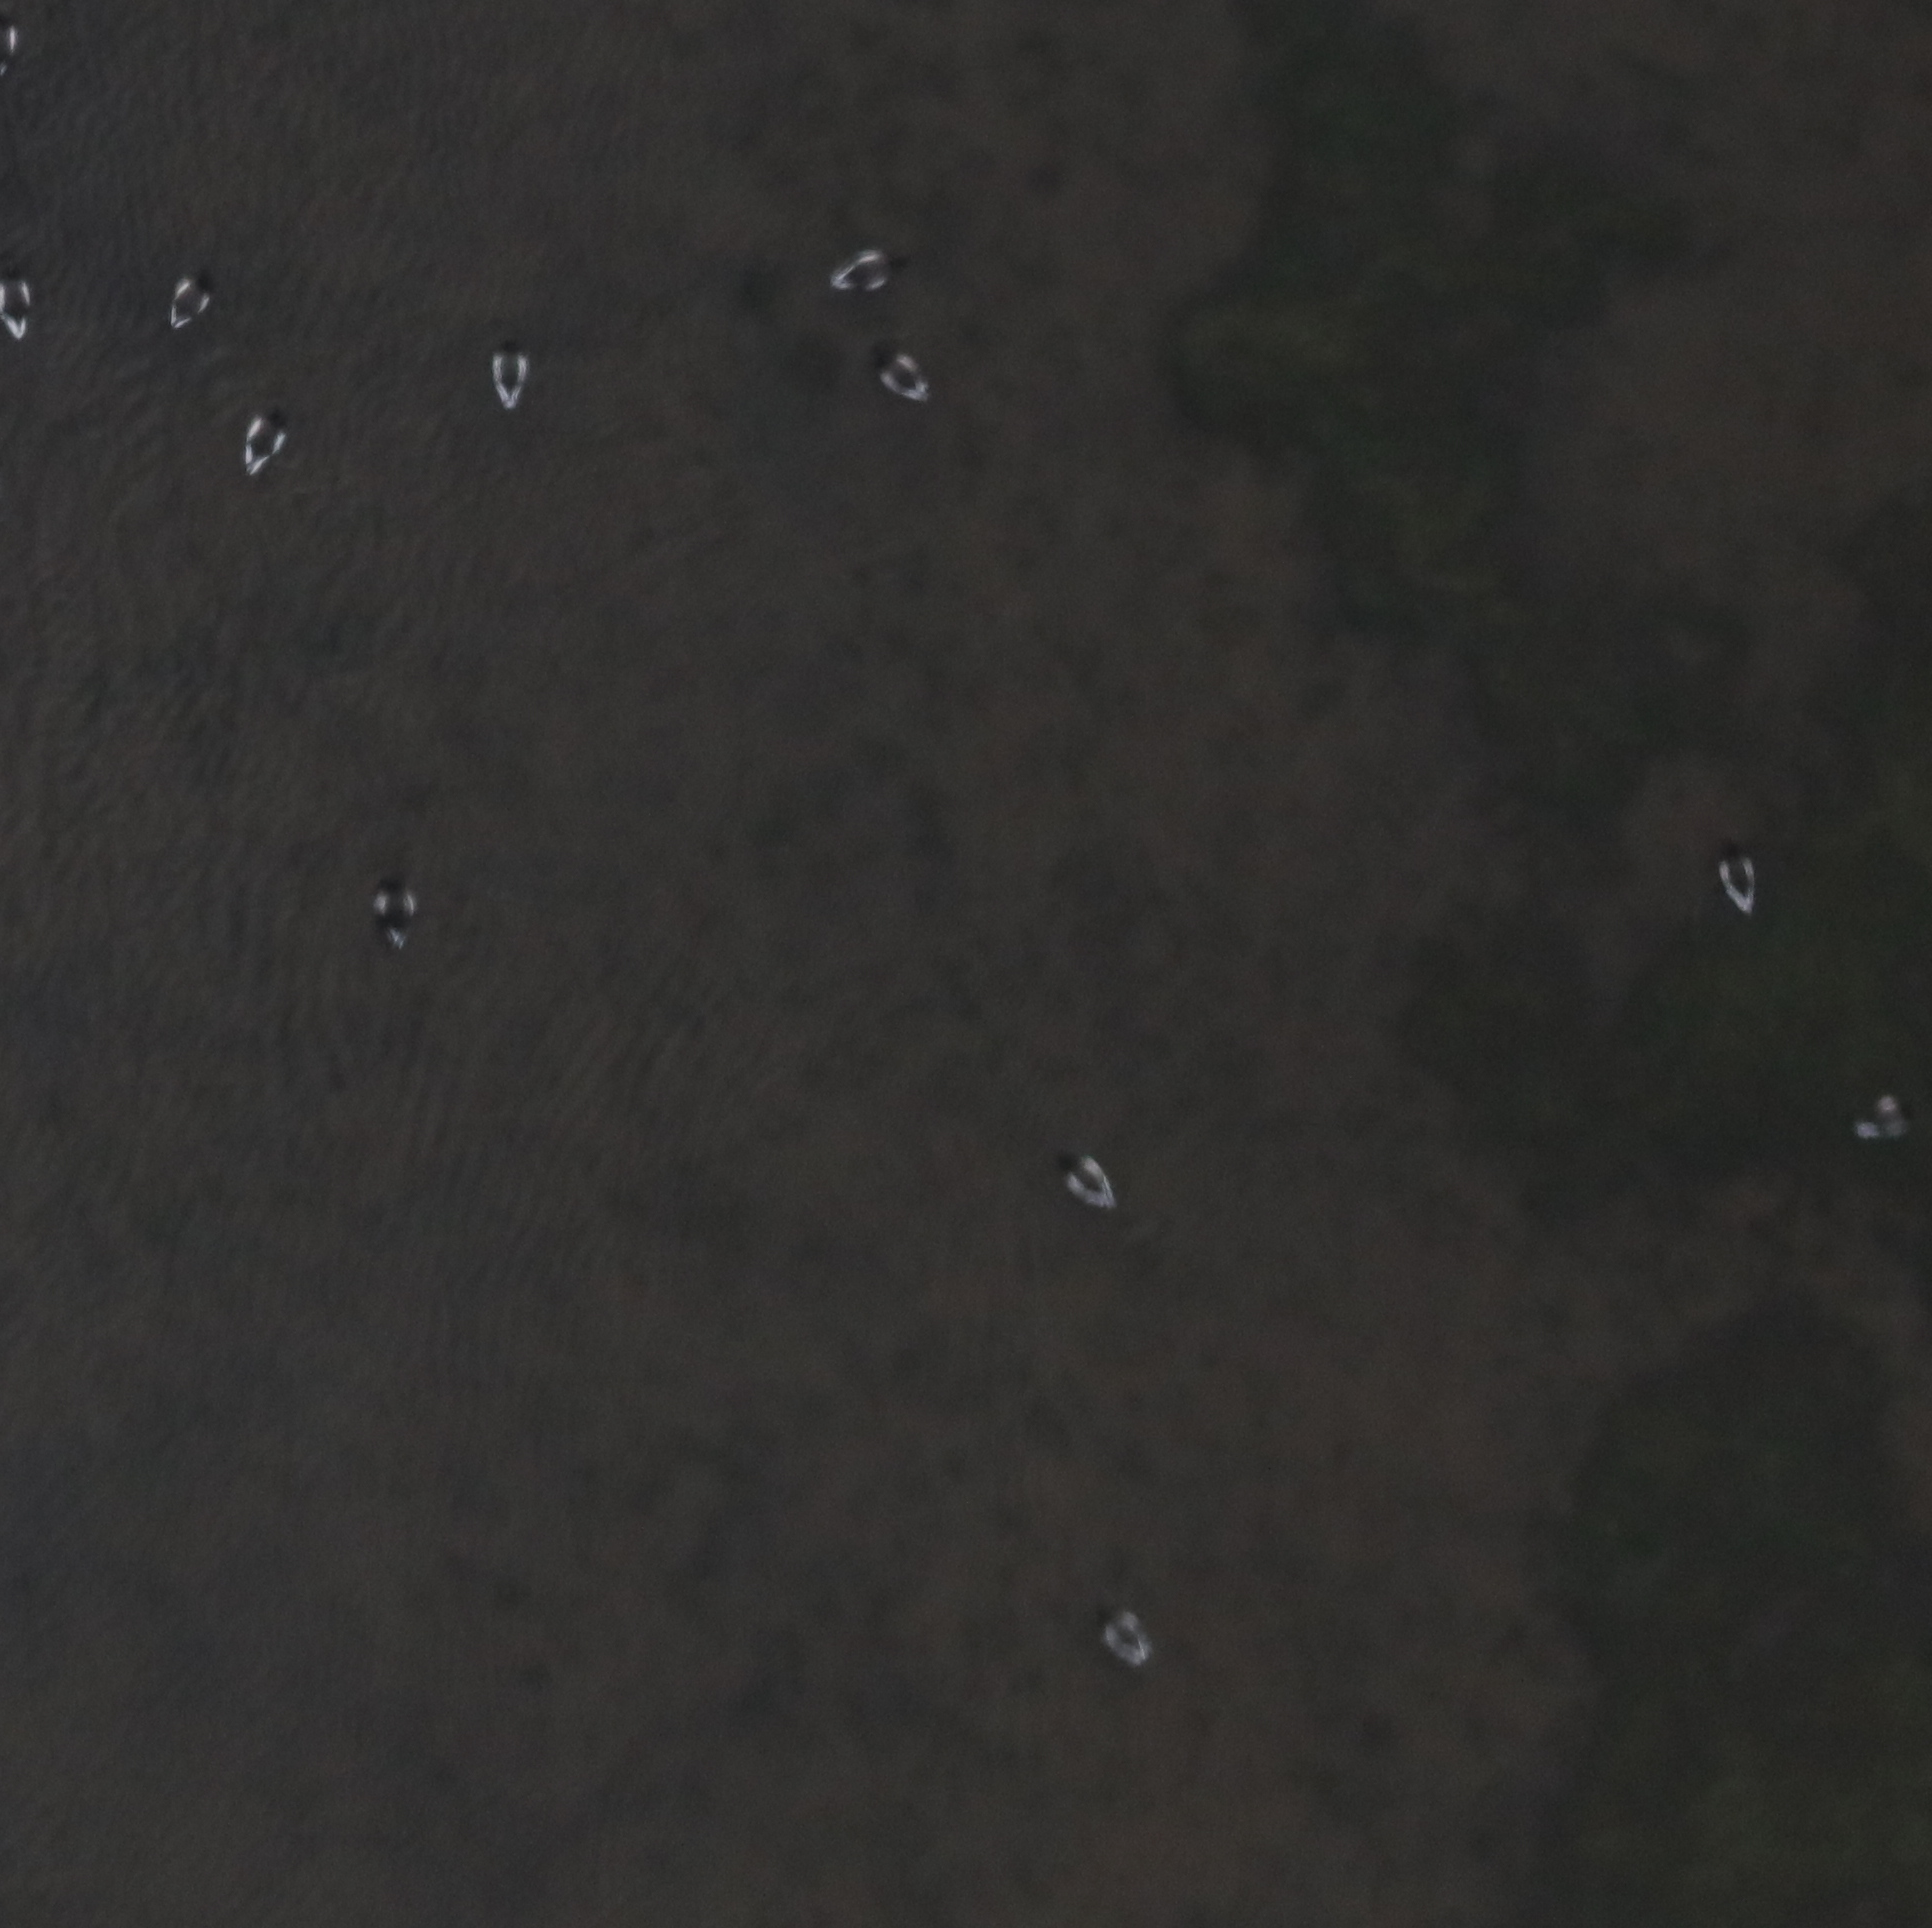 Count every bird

11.